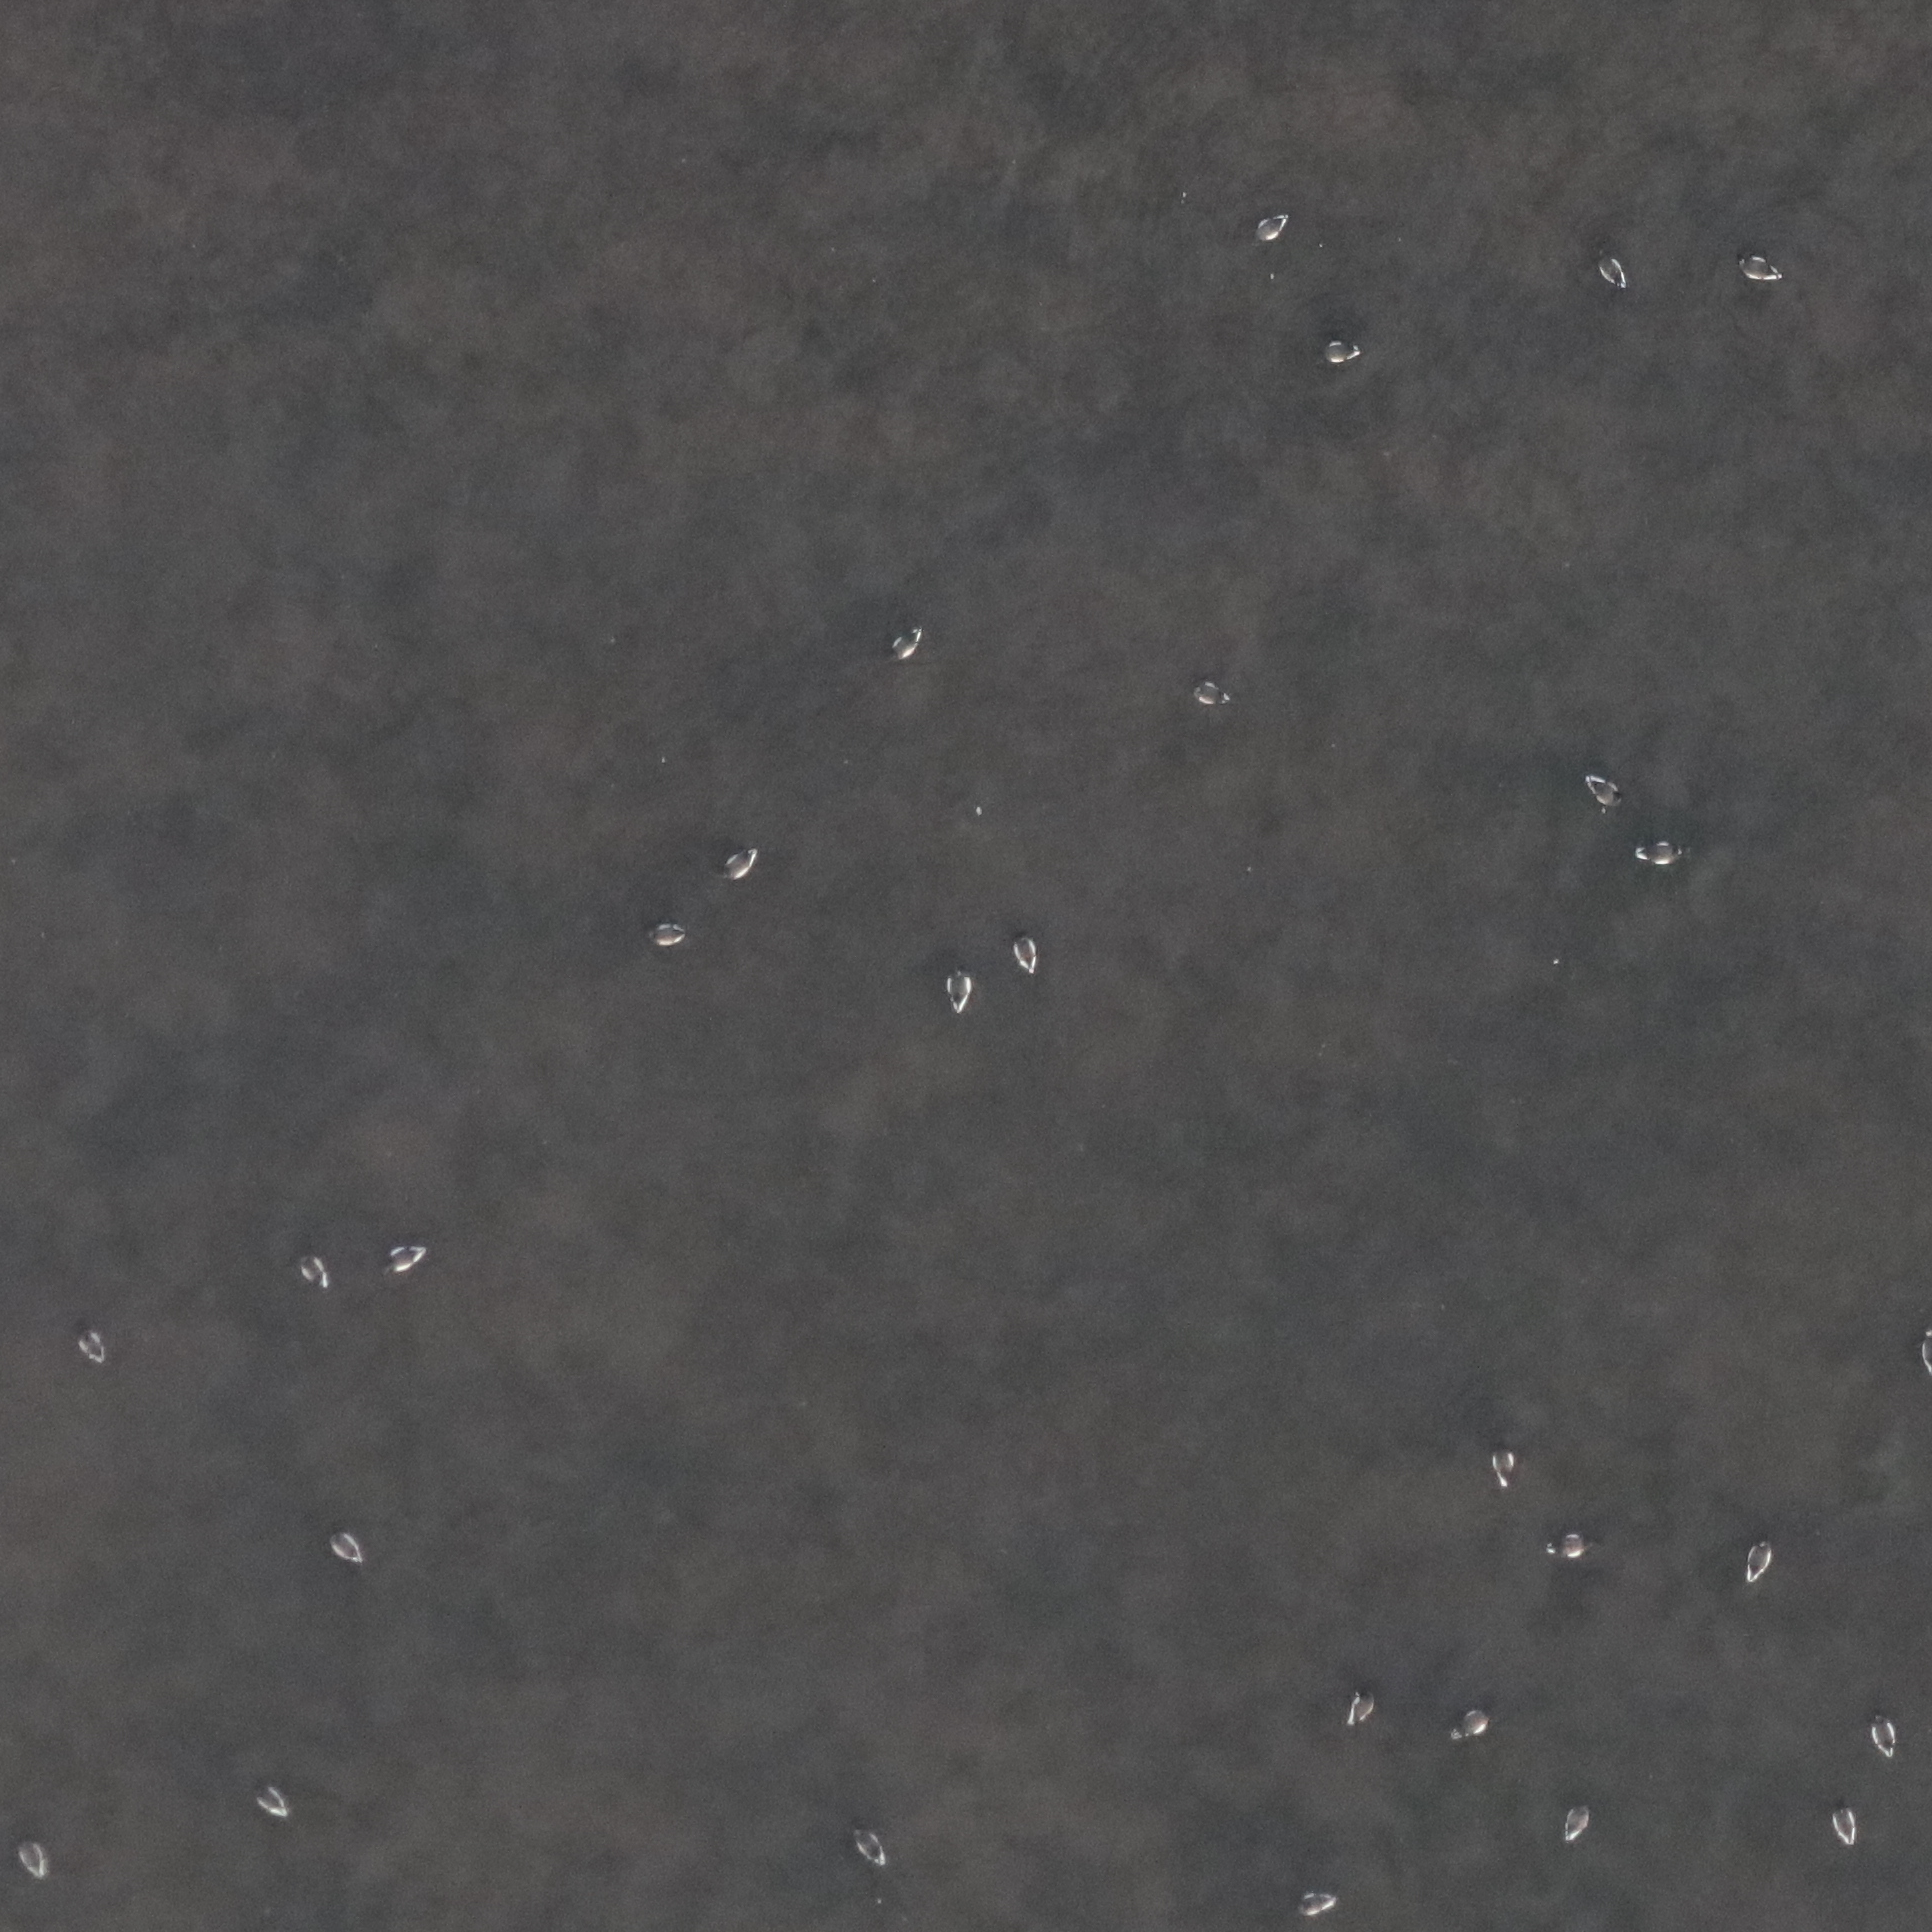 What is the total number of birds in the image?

28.